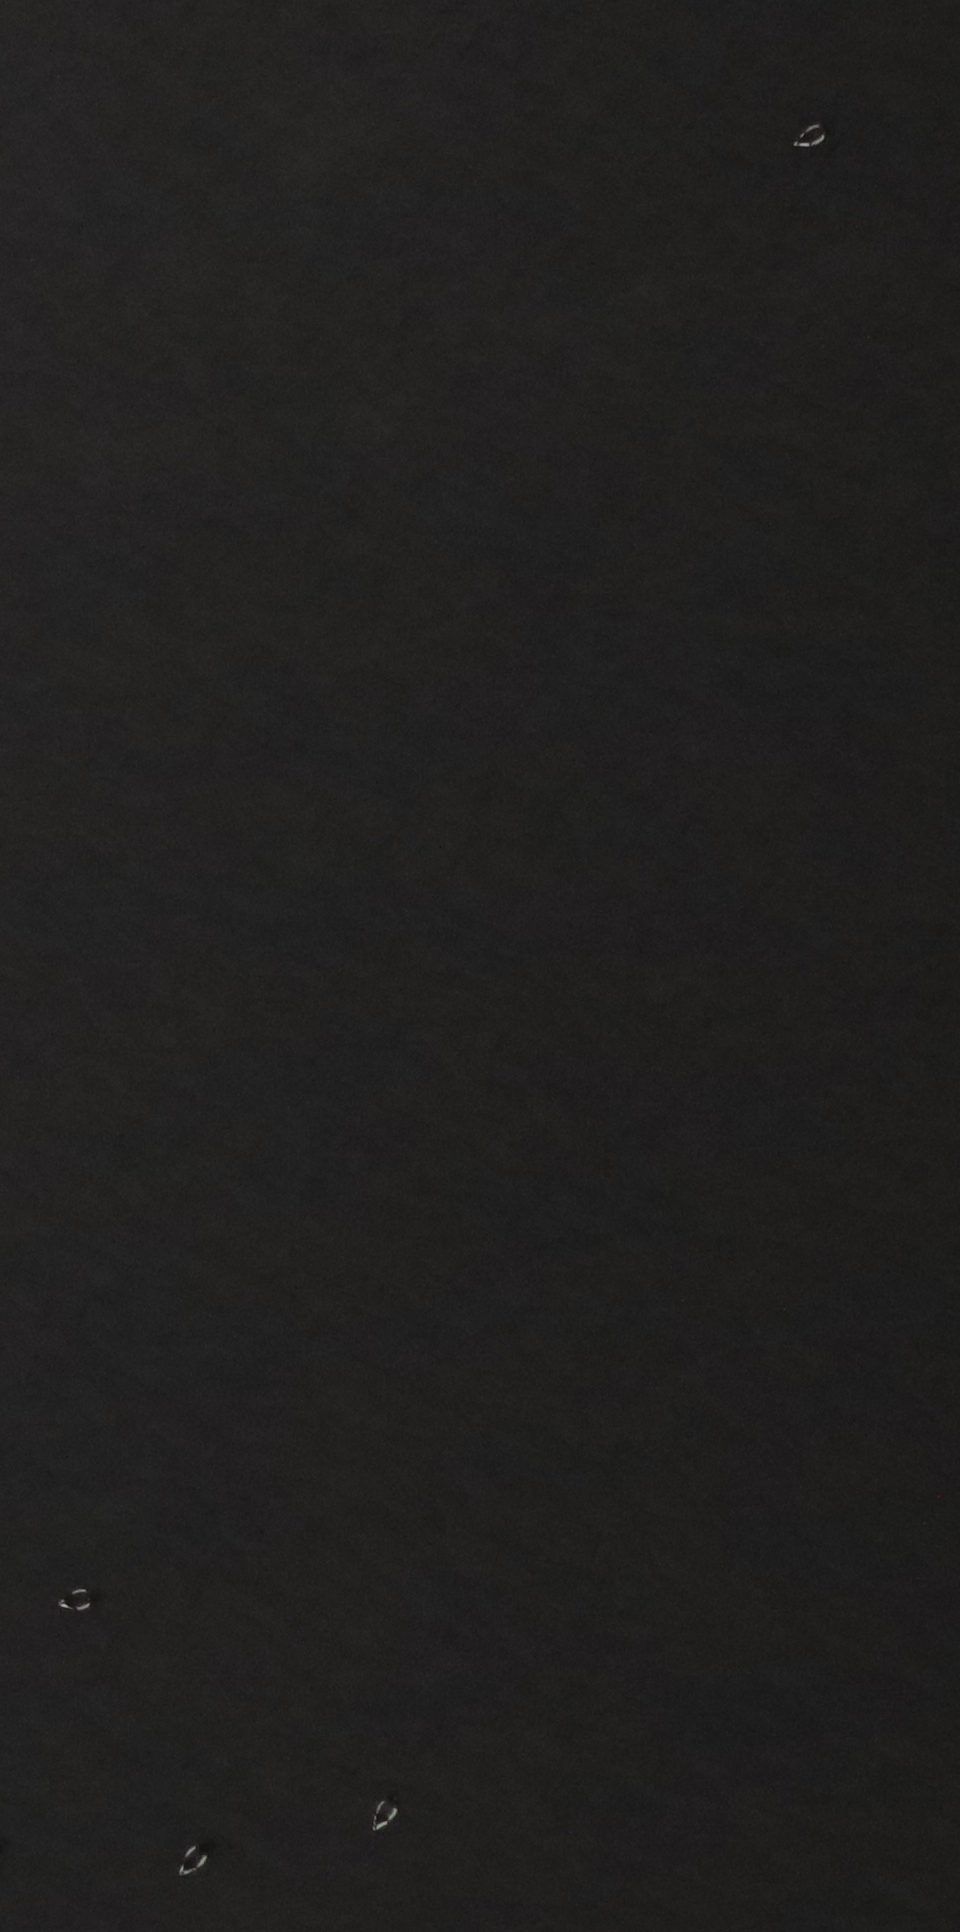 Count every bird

4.